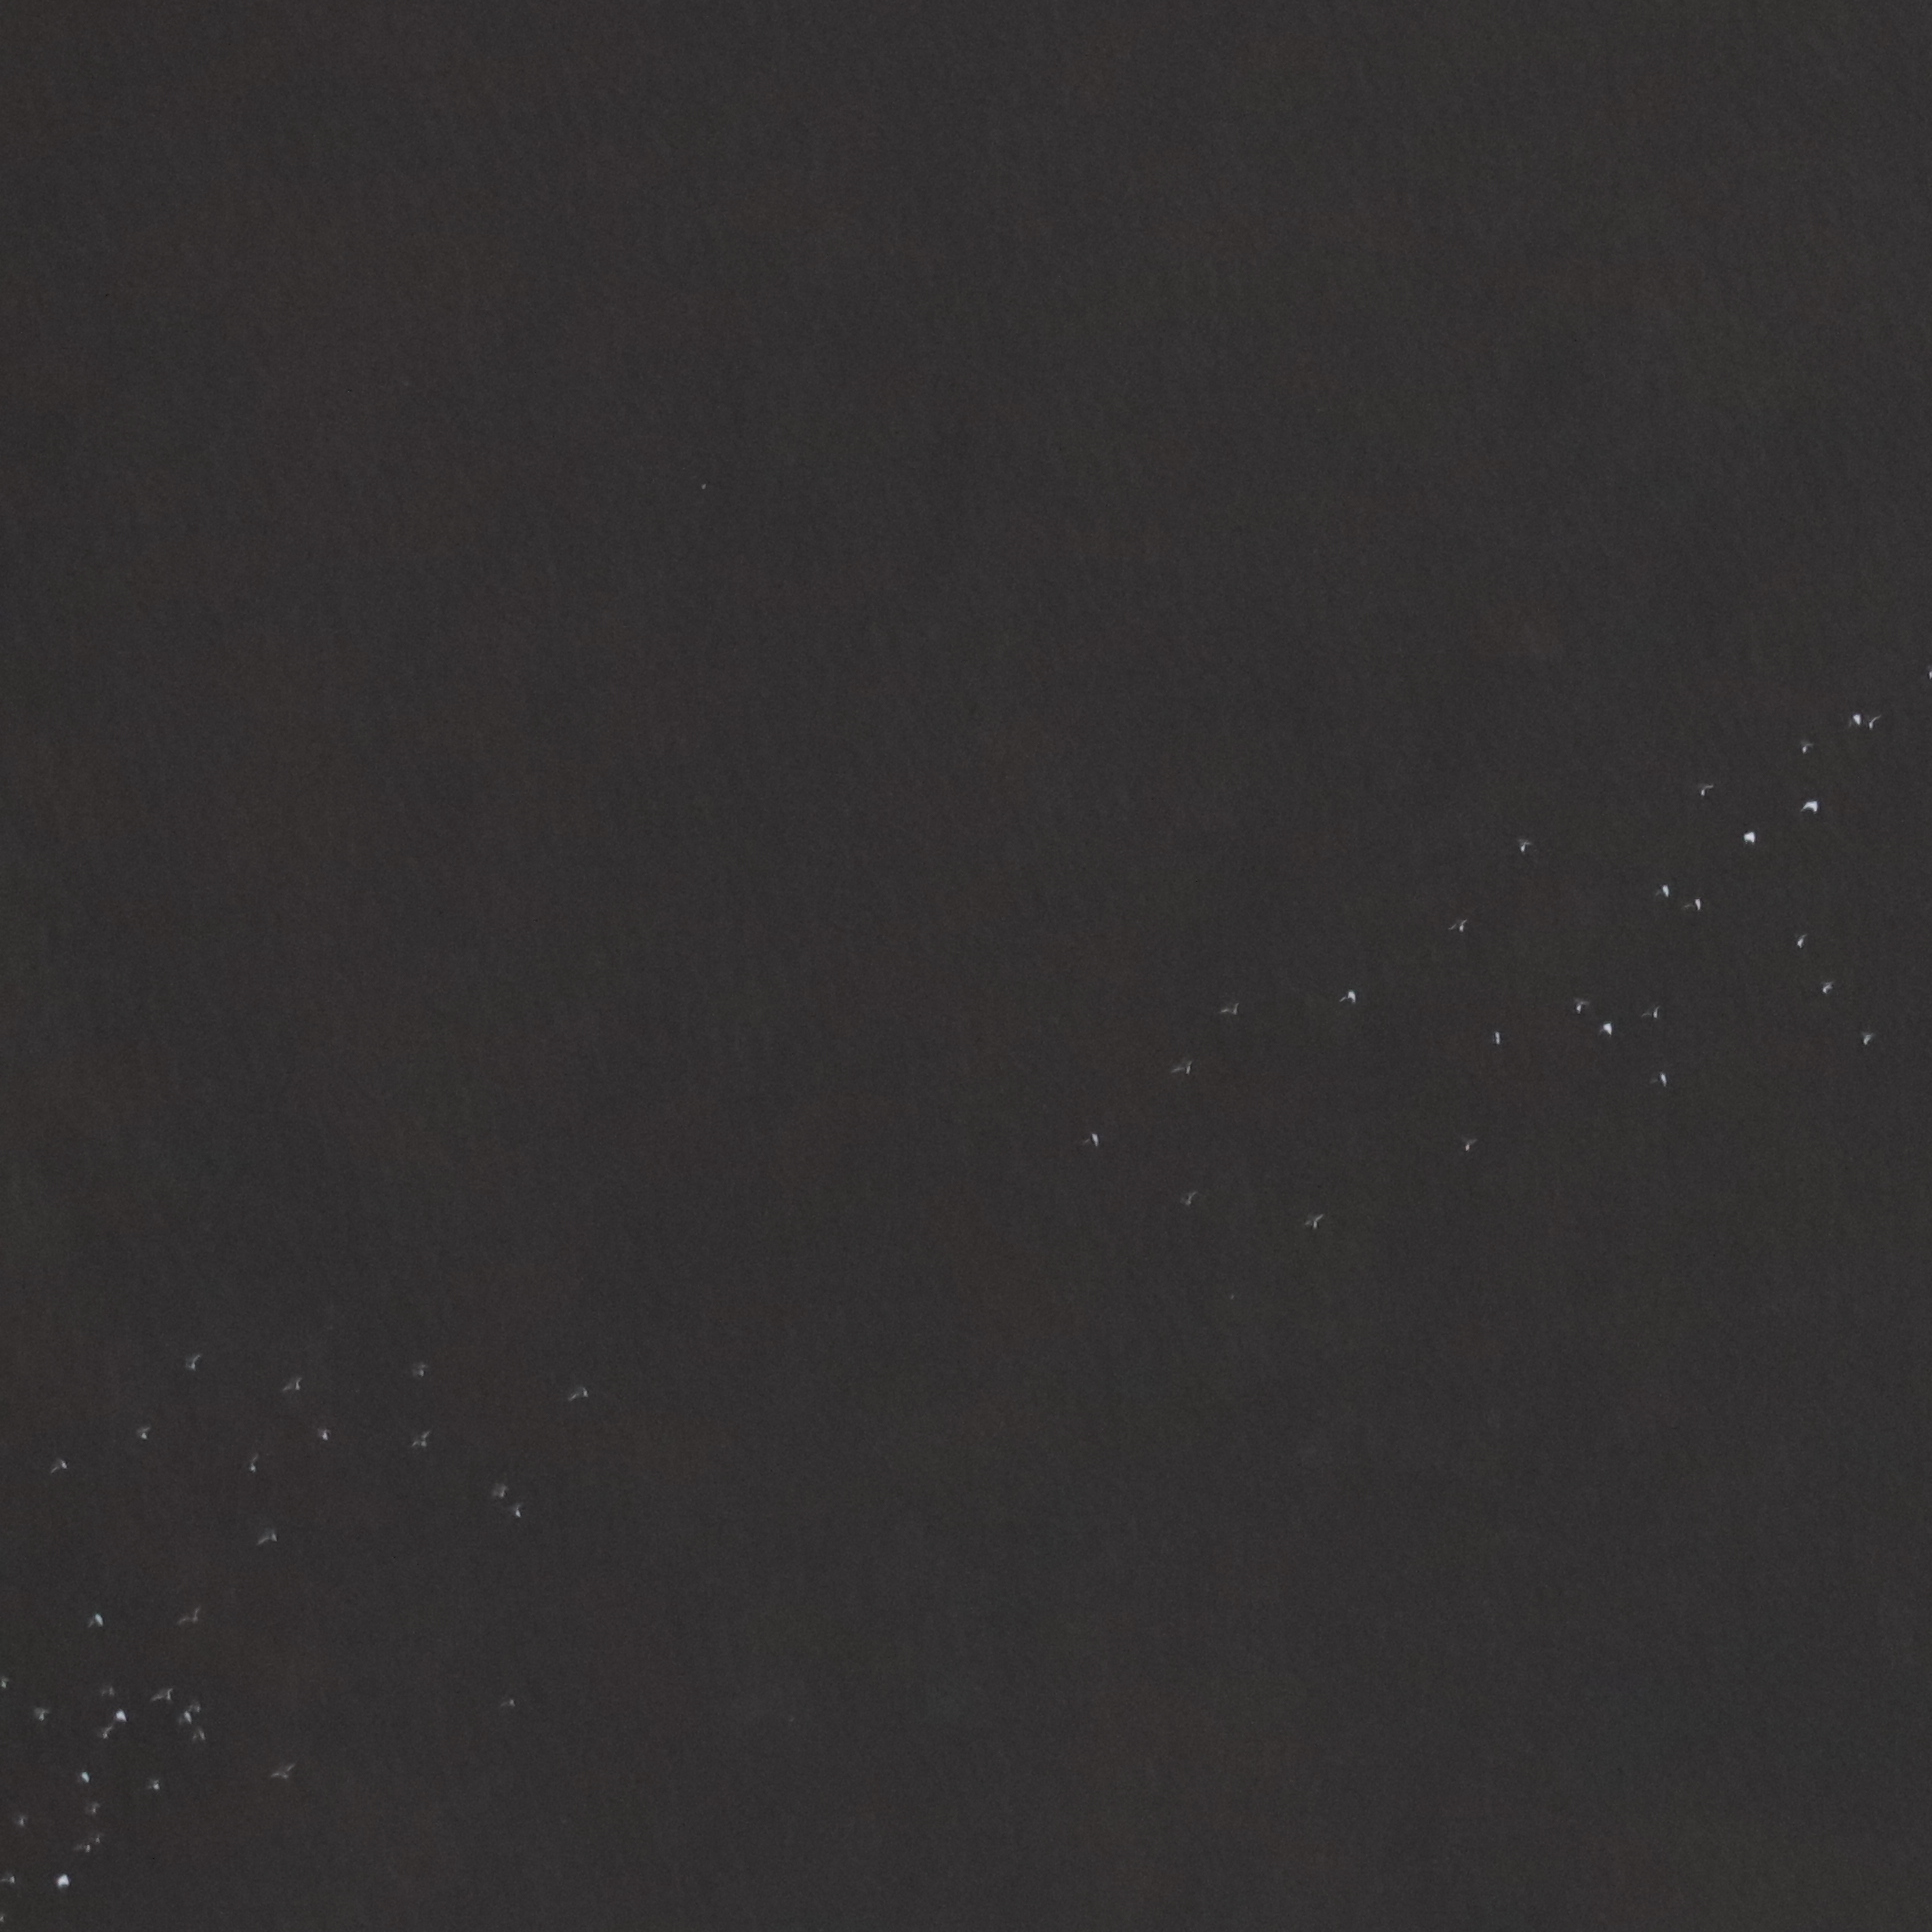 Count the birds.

58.